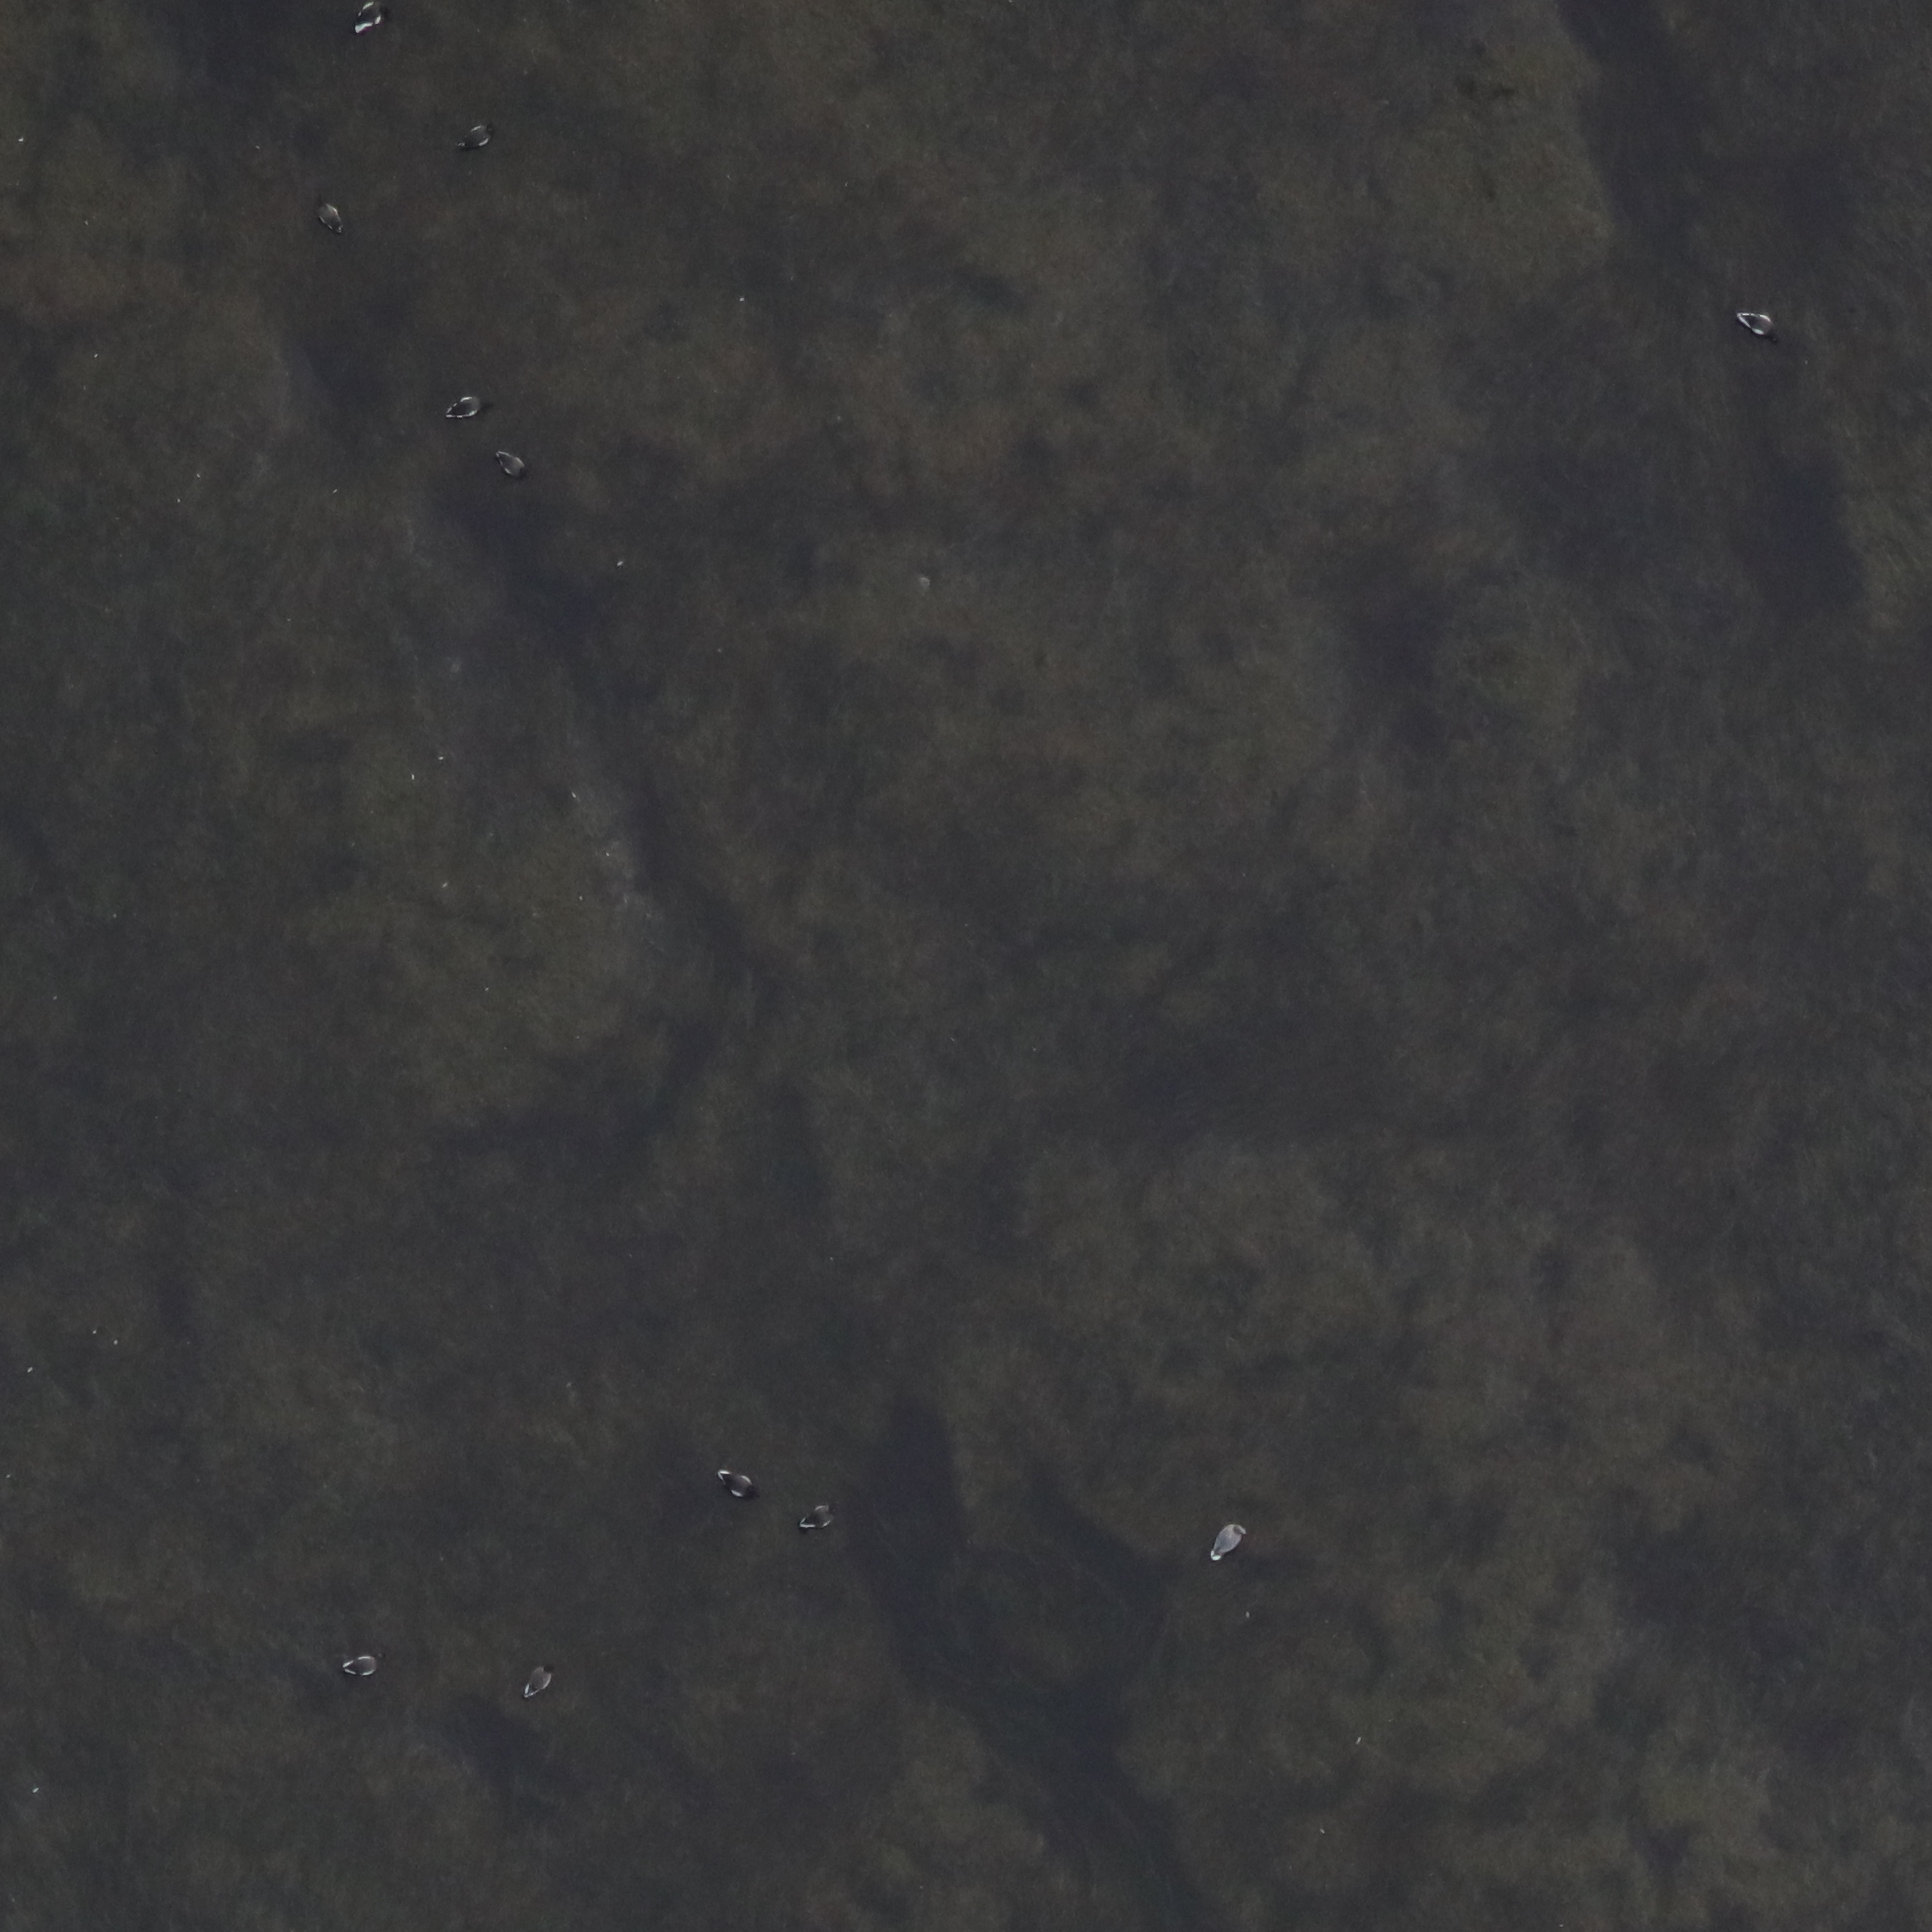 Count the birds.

11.